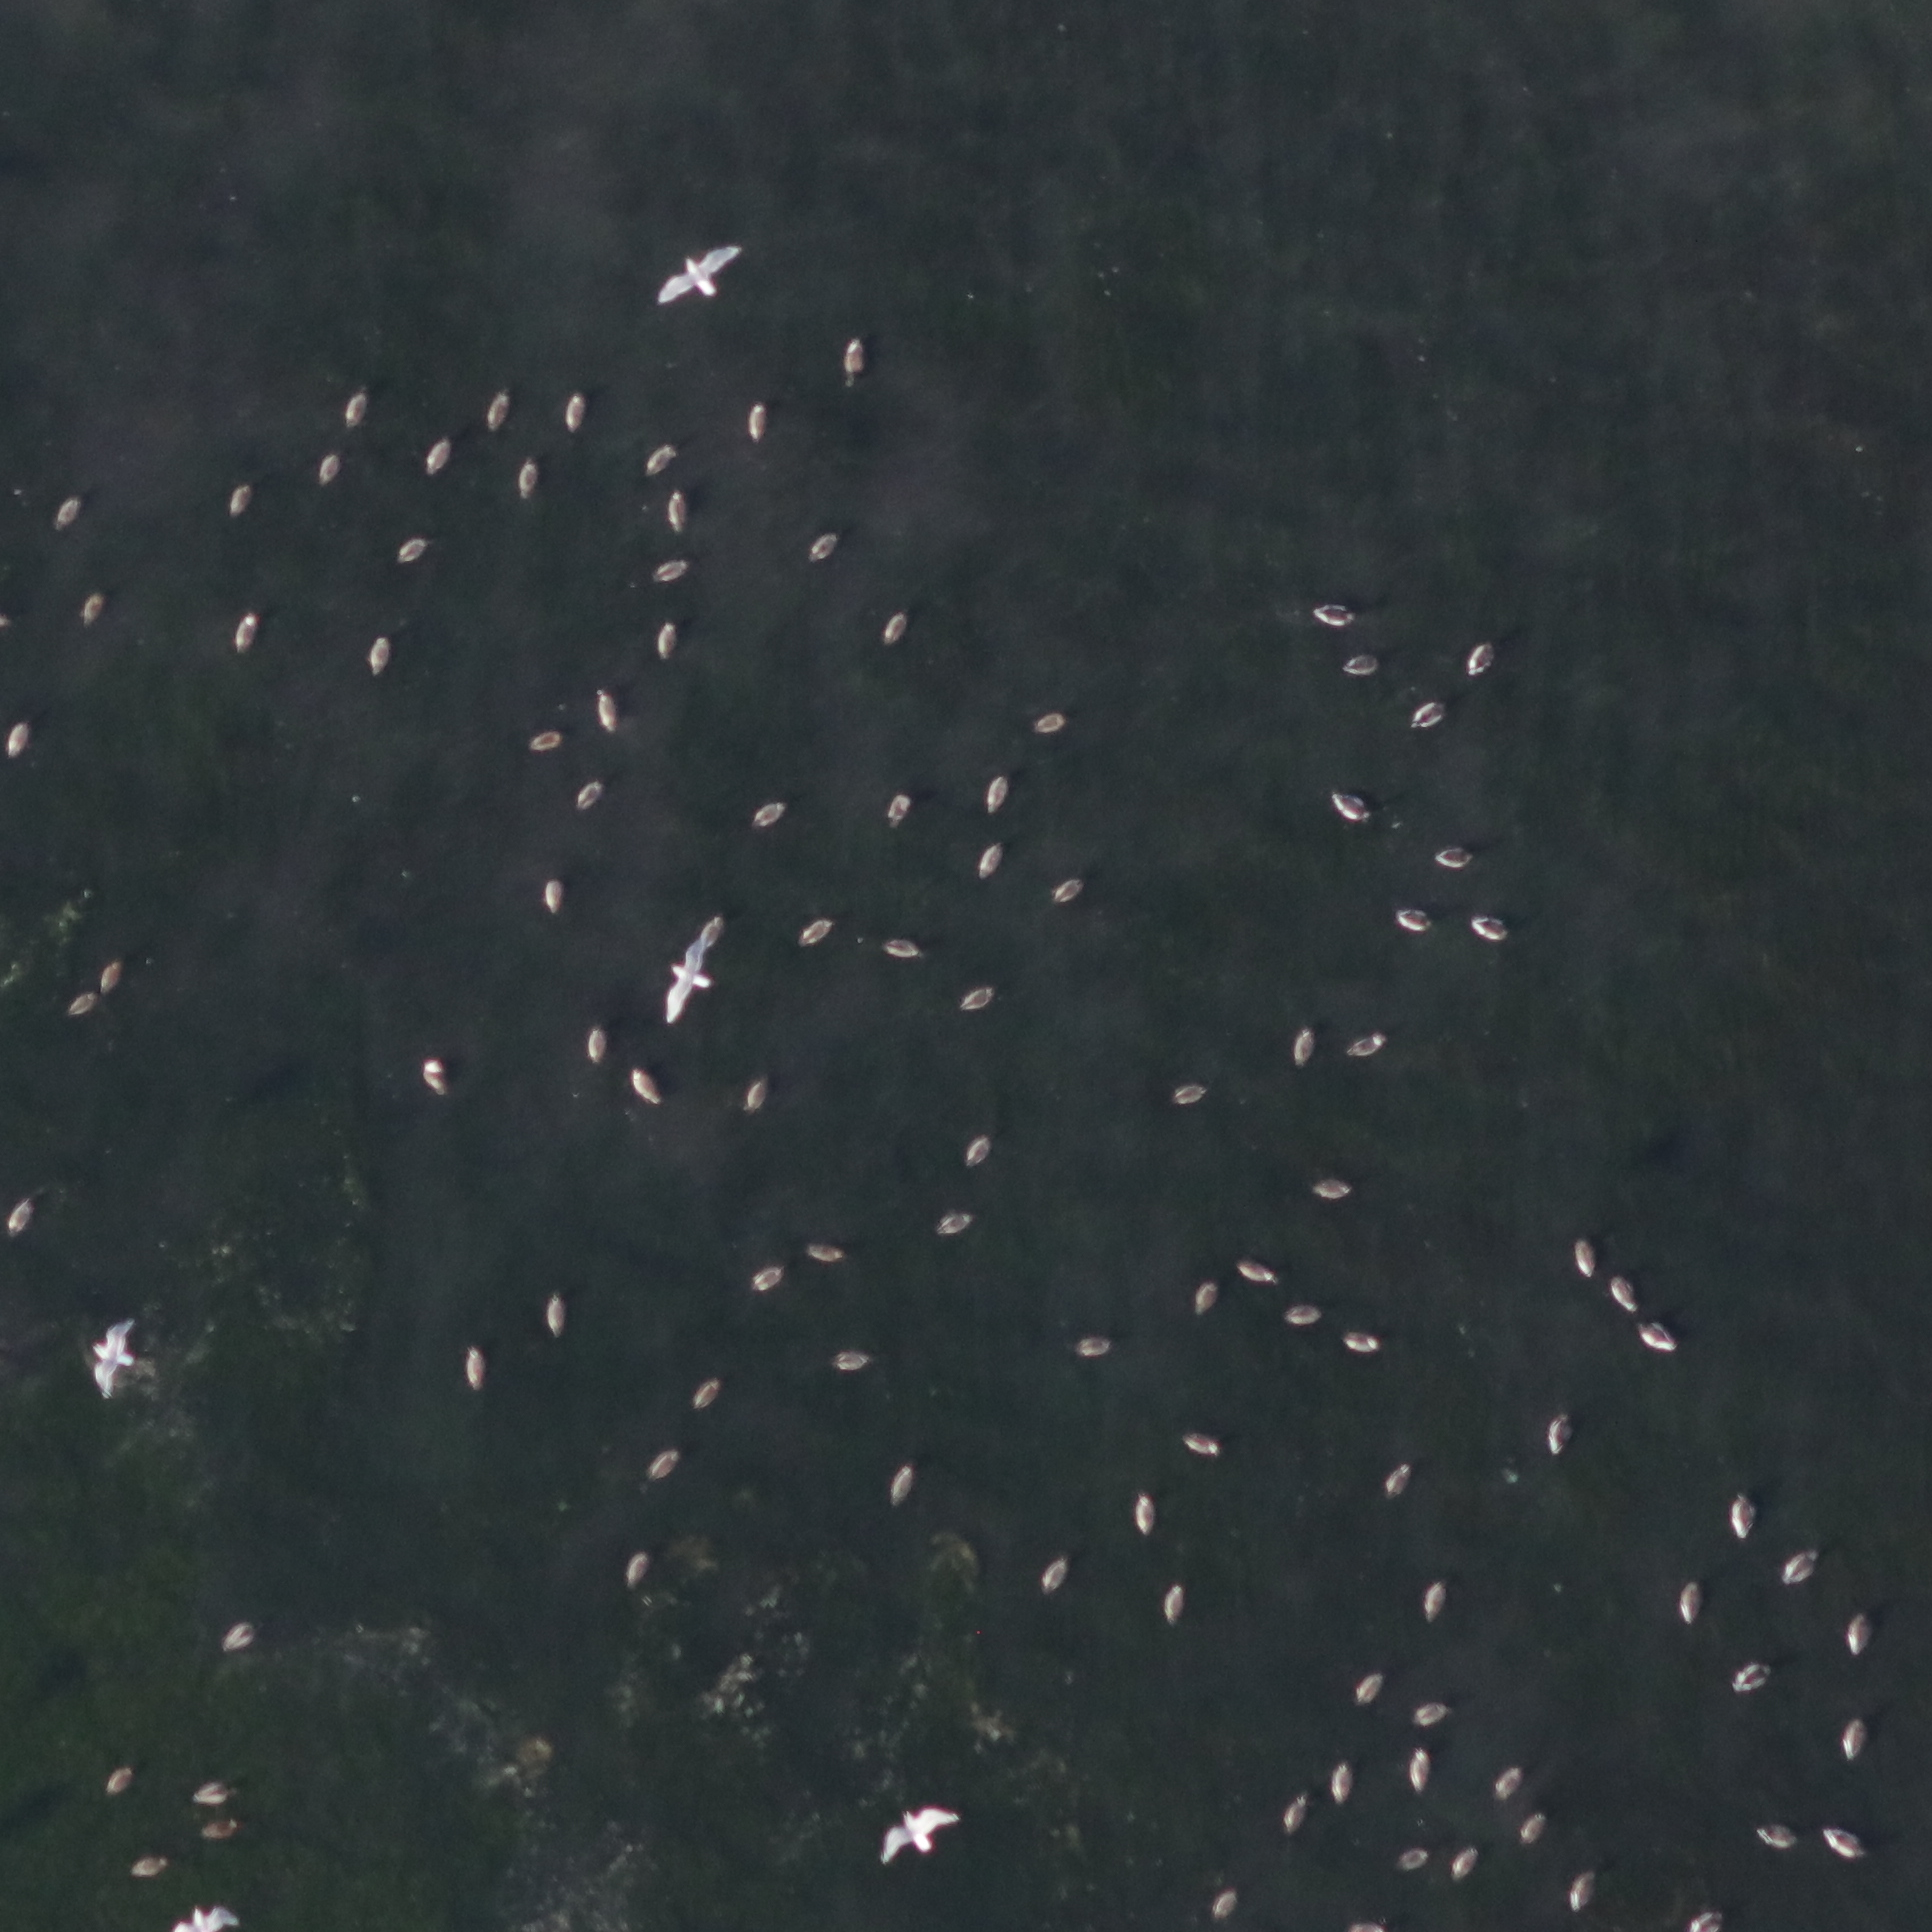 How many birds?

109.